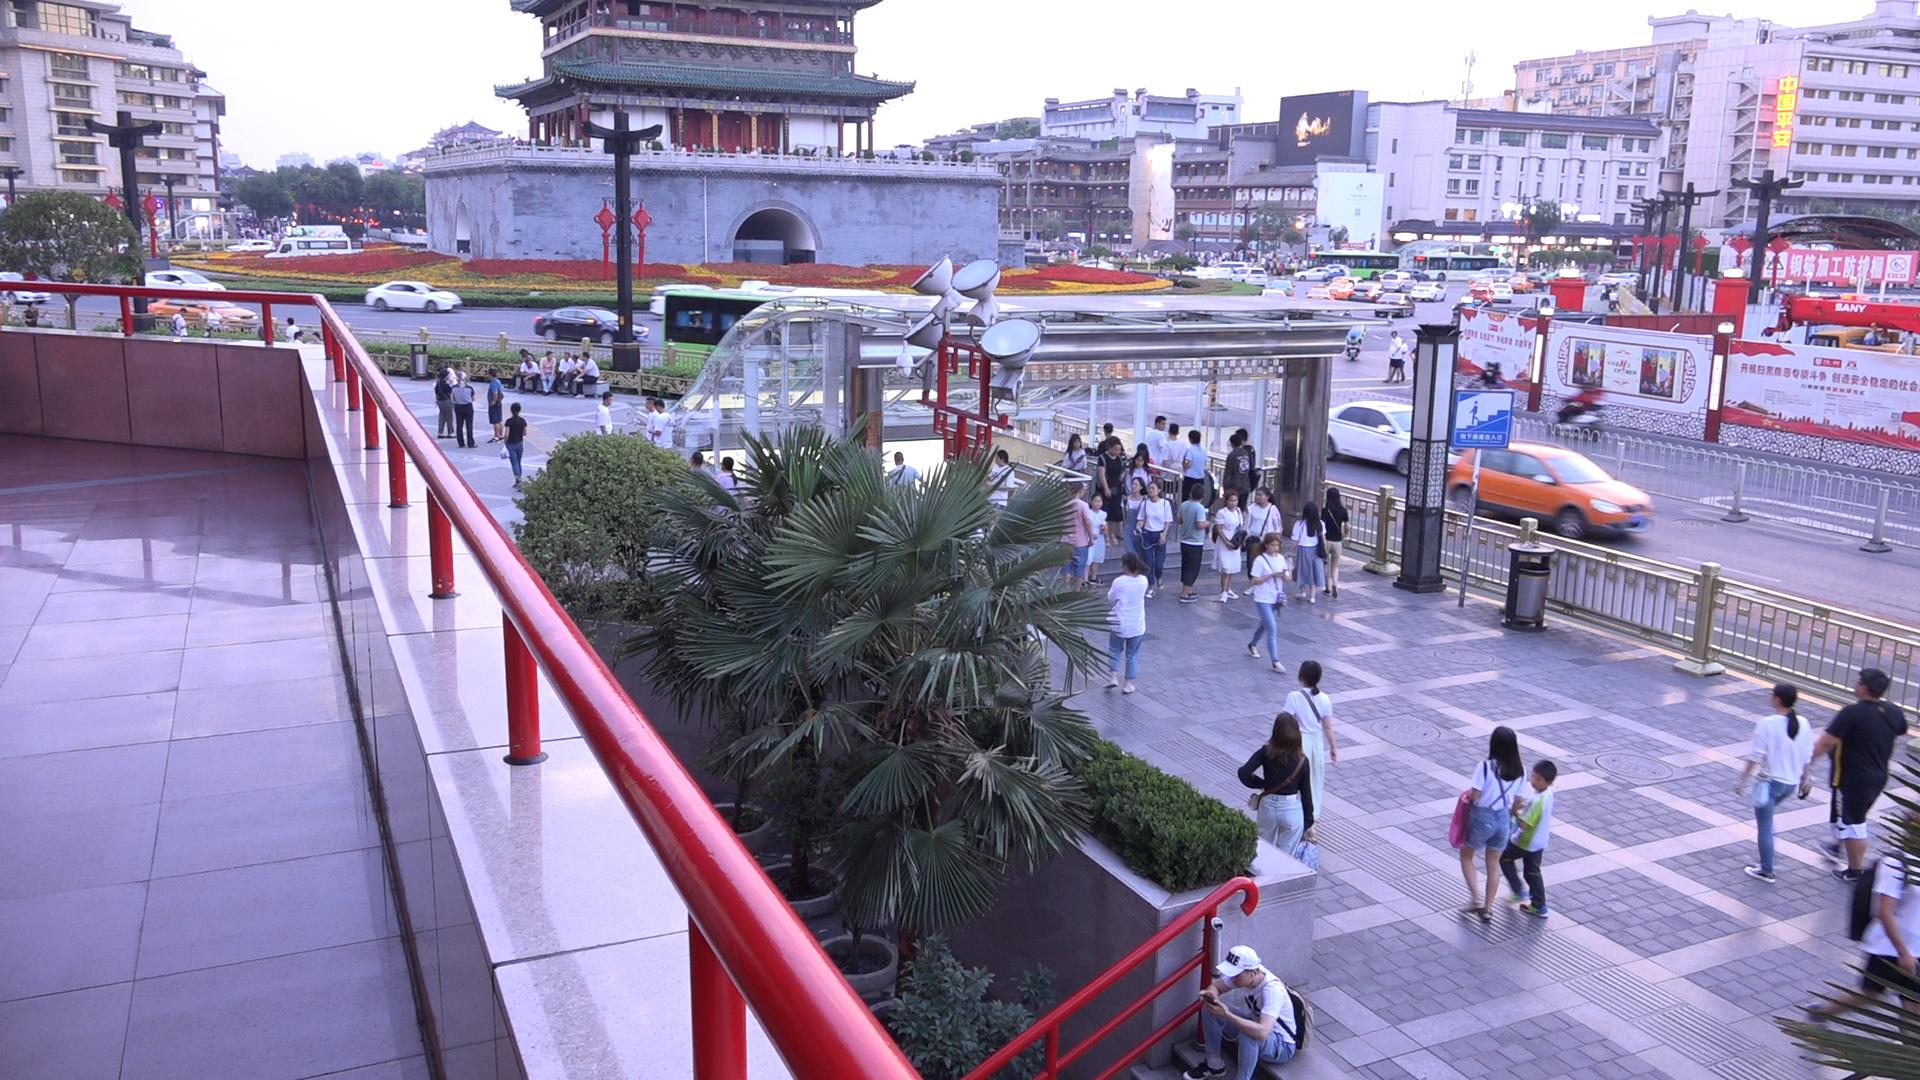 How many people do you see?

160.